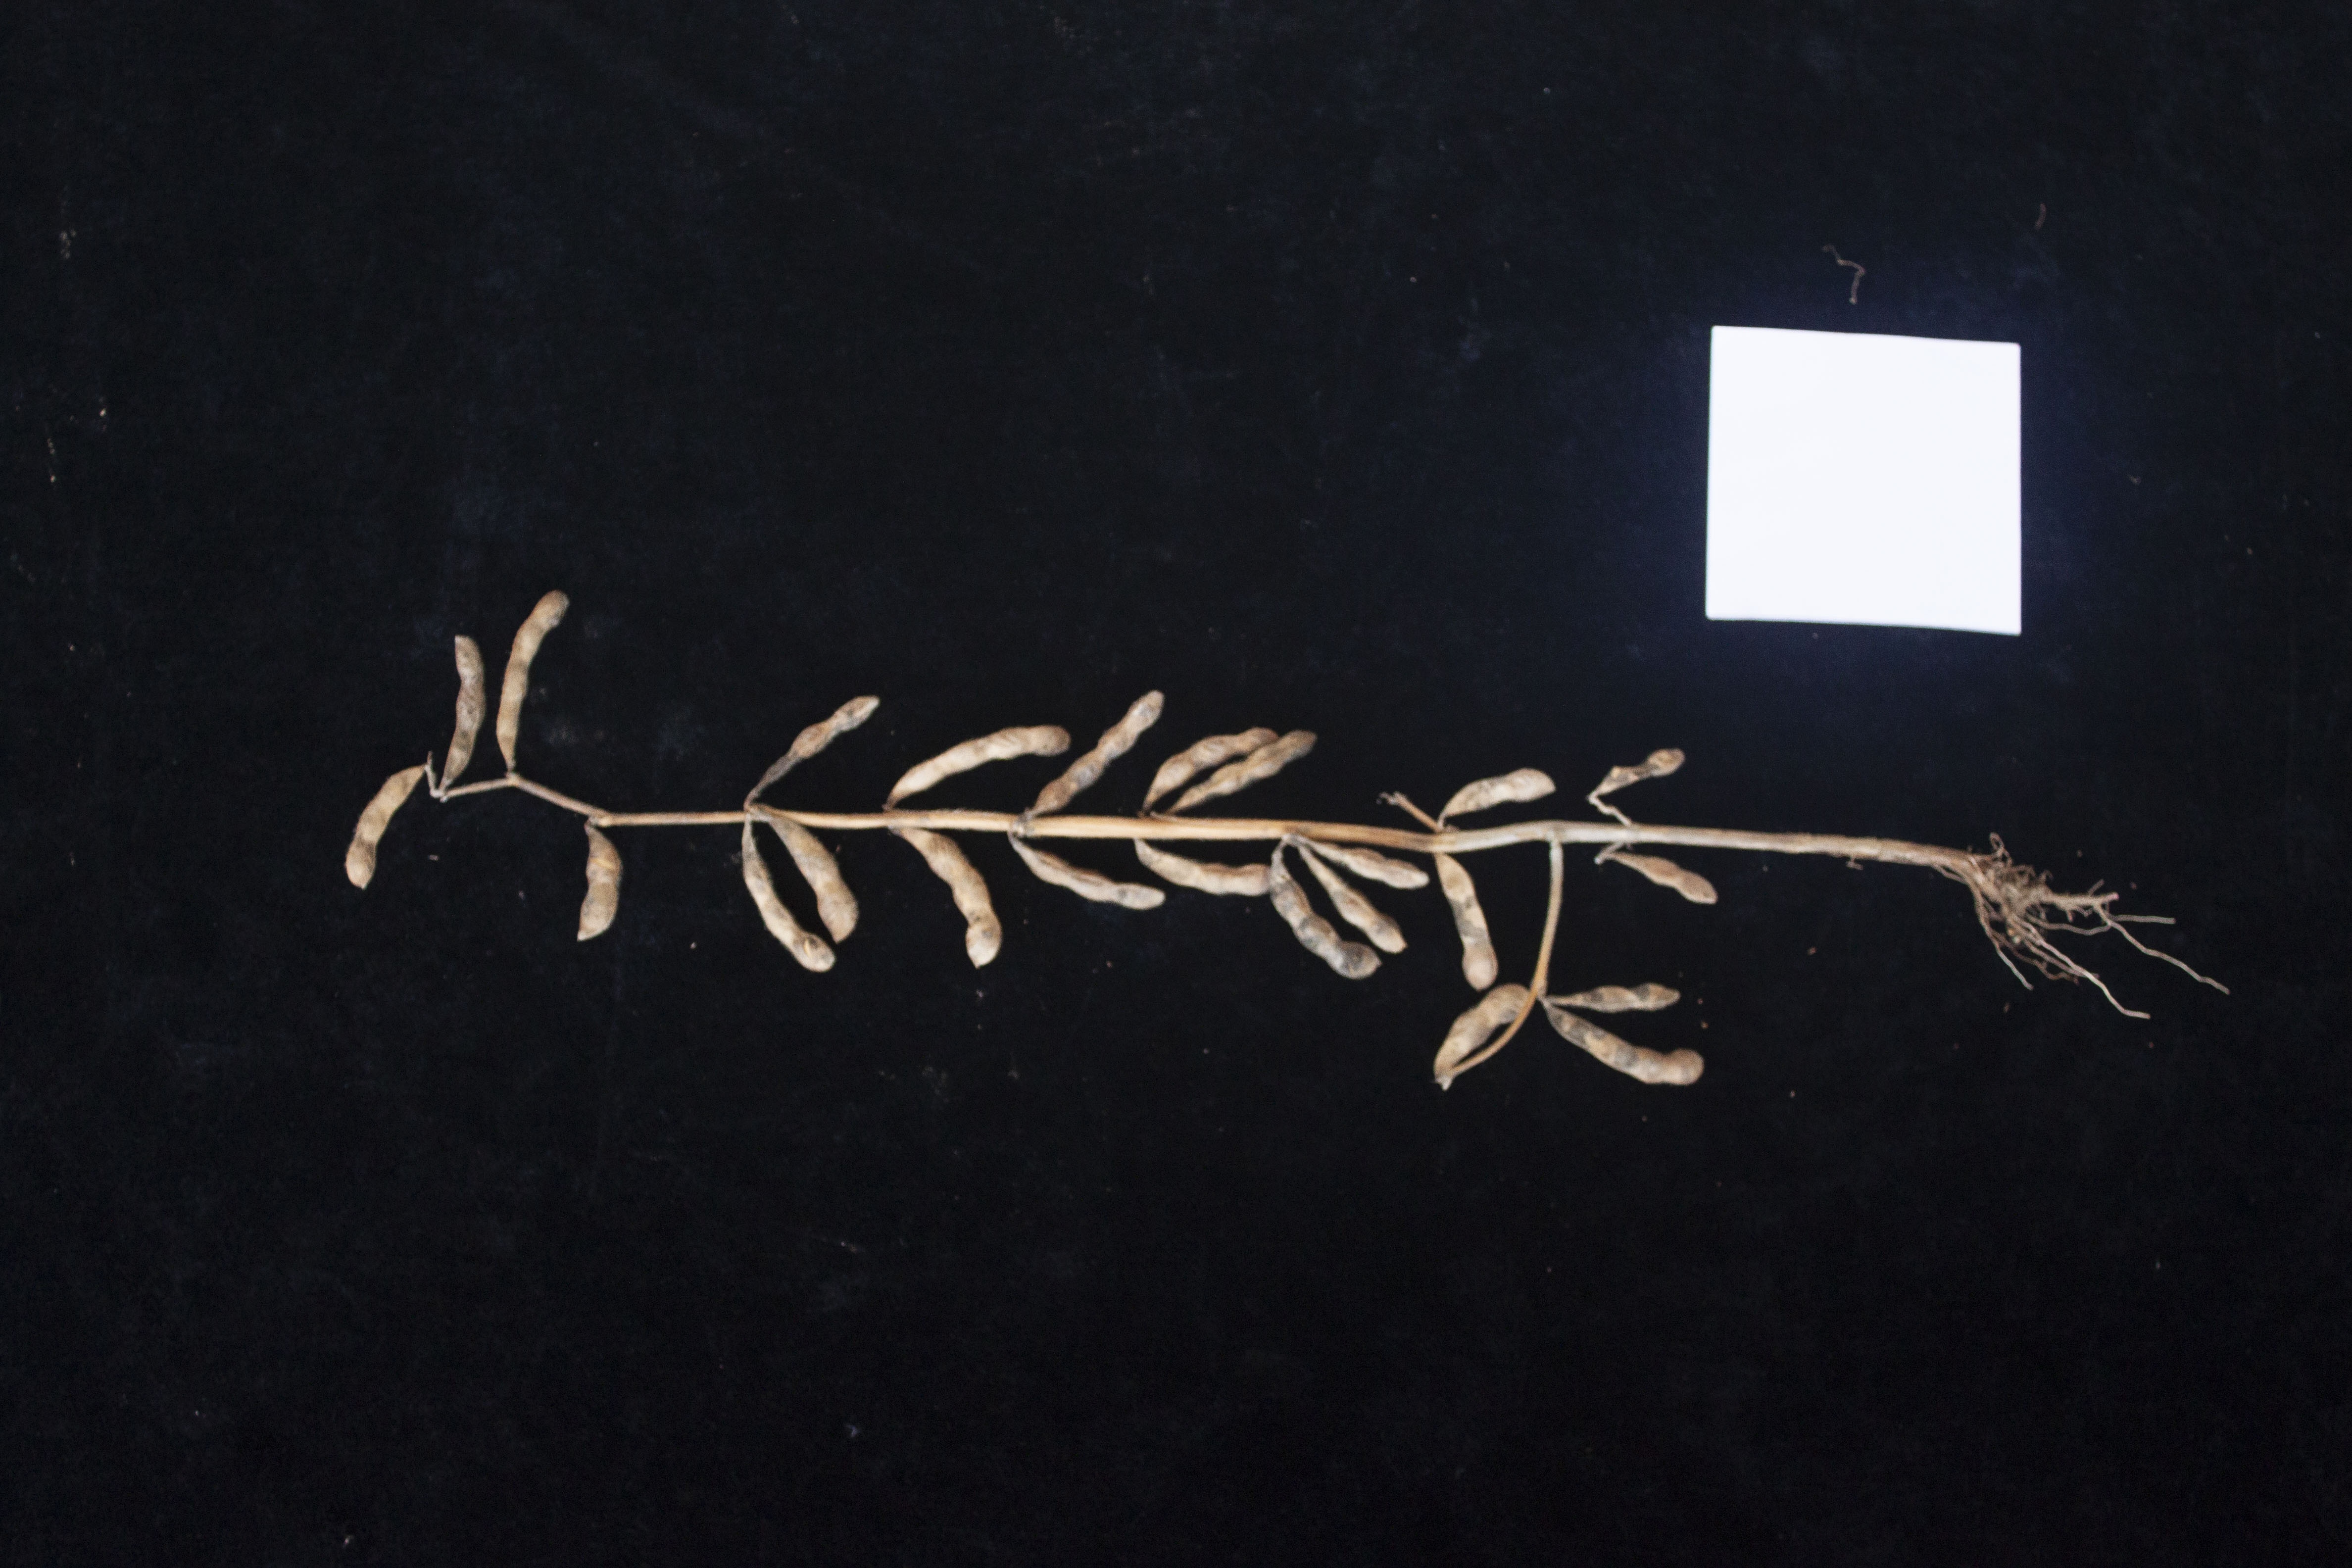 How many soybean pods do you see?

24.